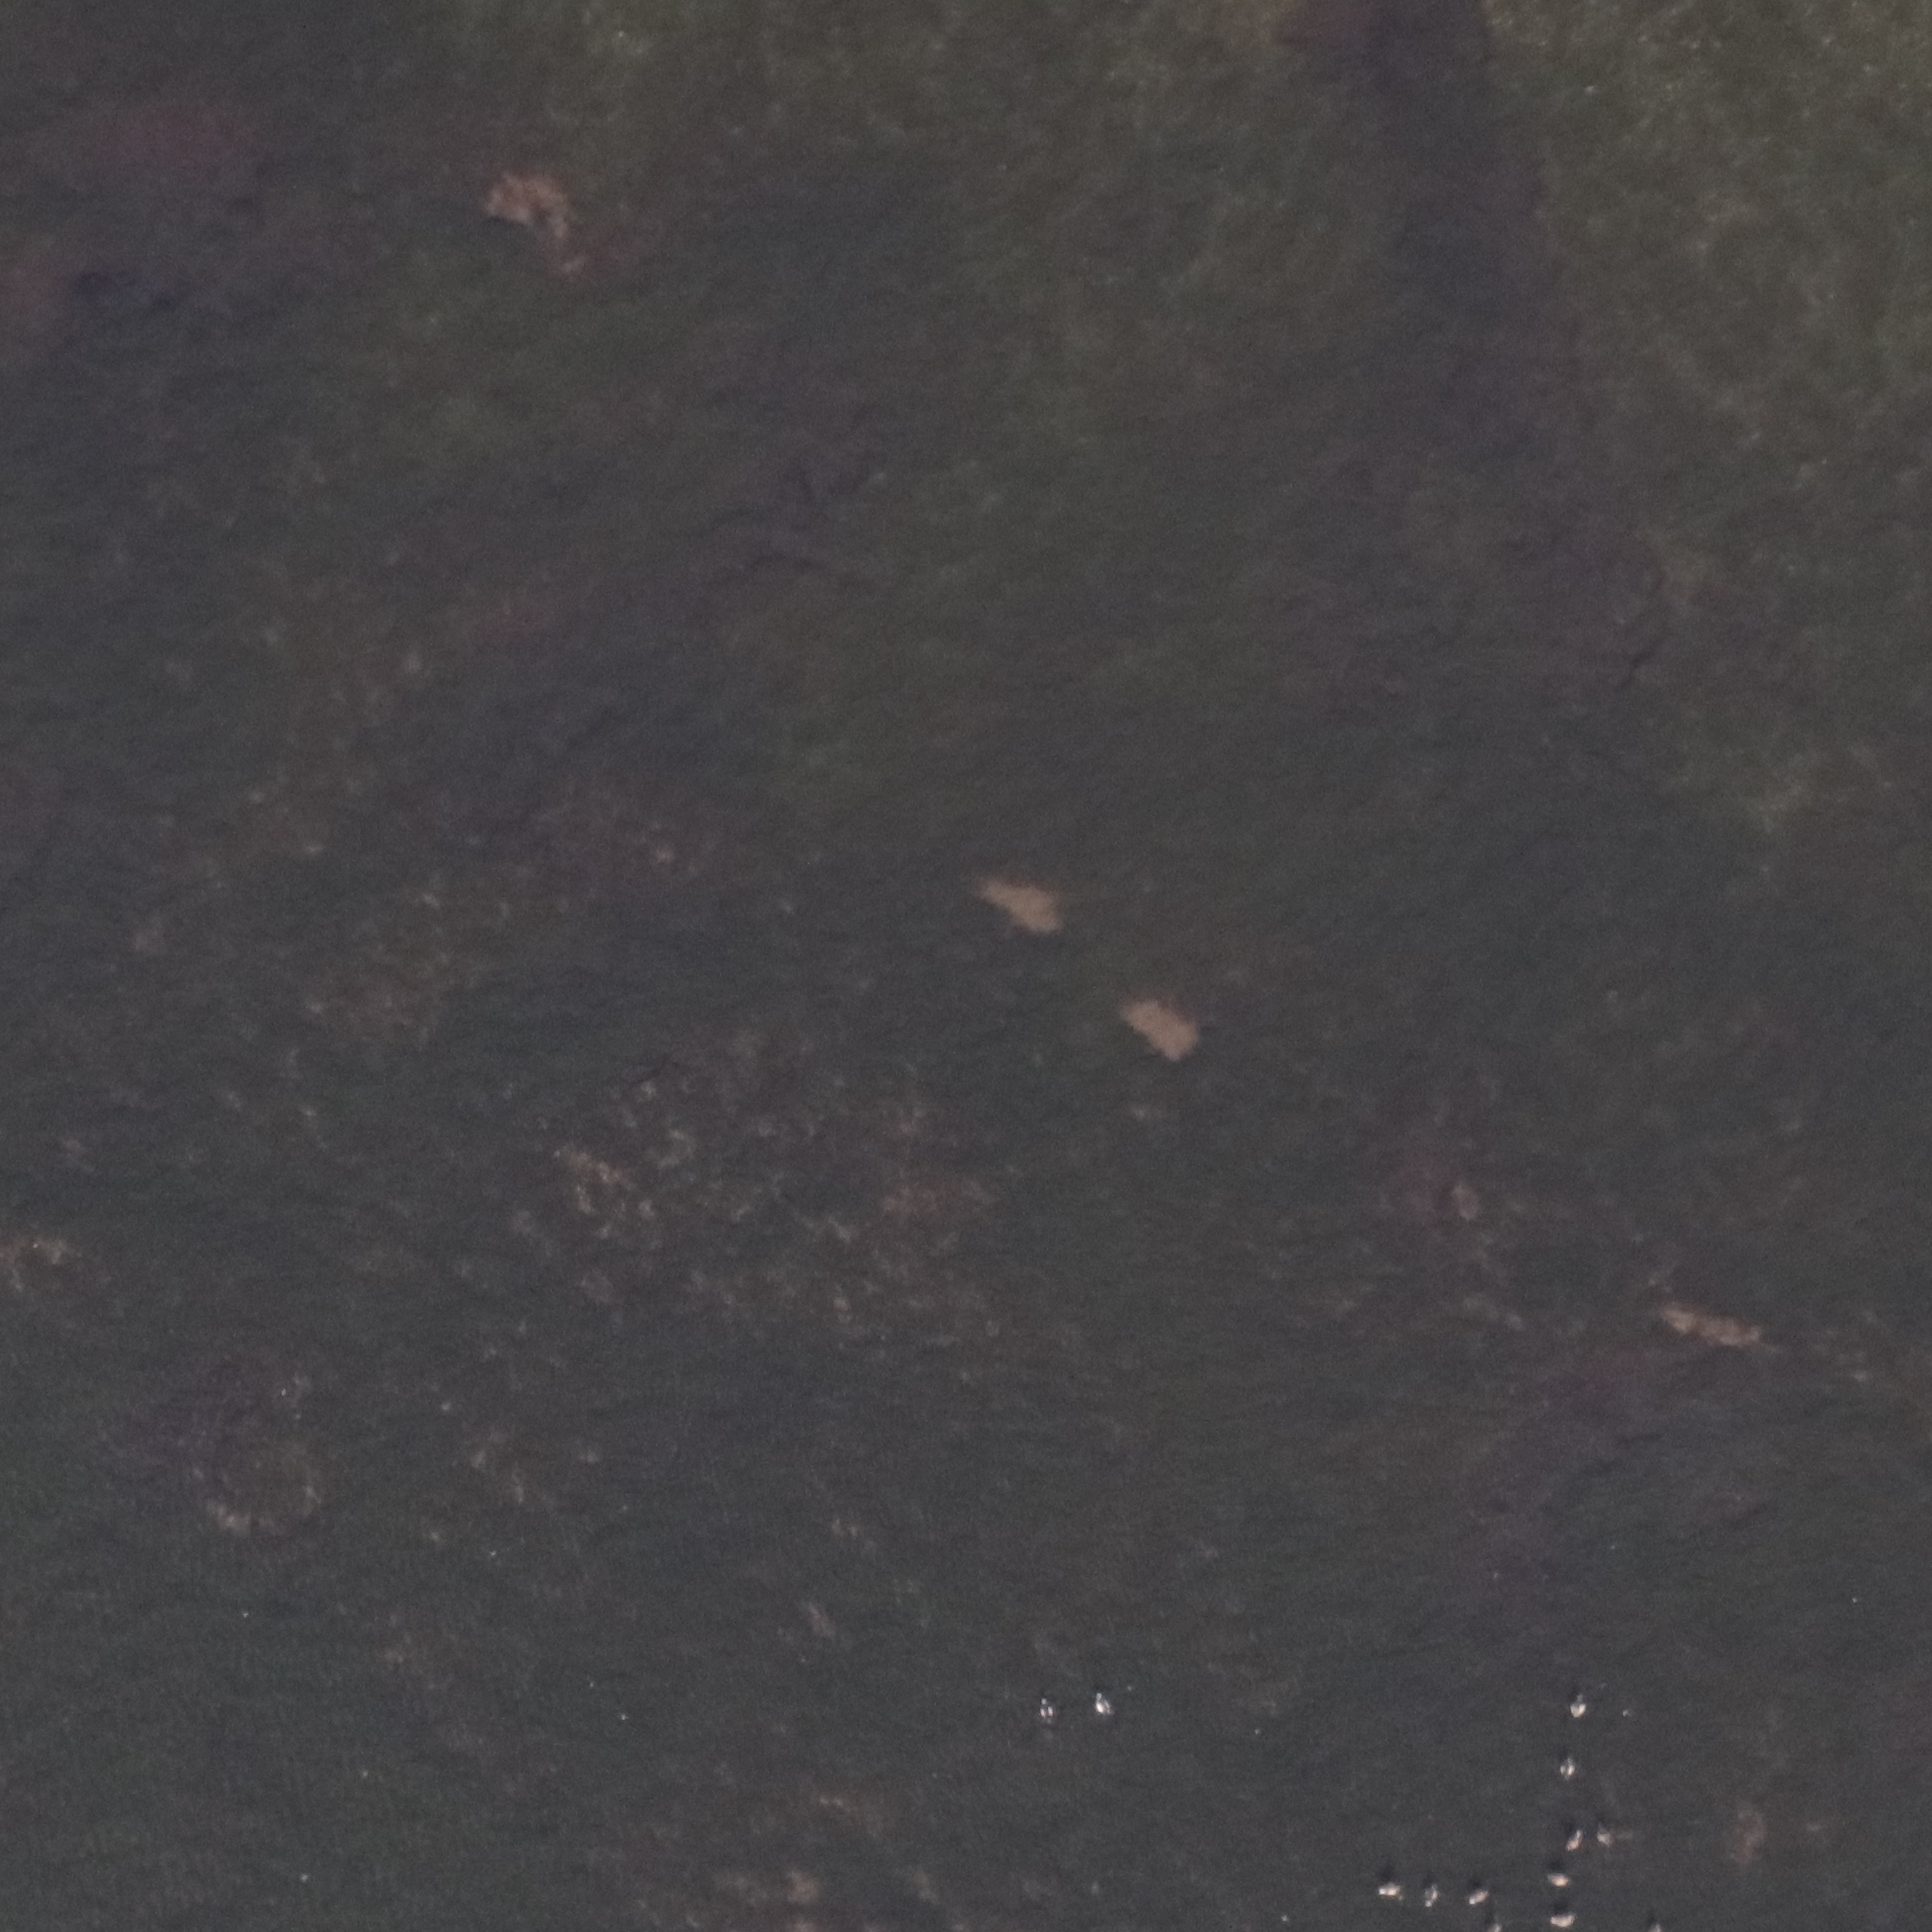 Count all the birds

11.